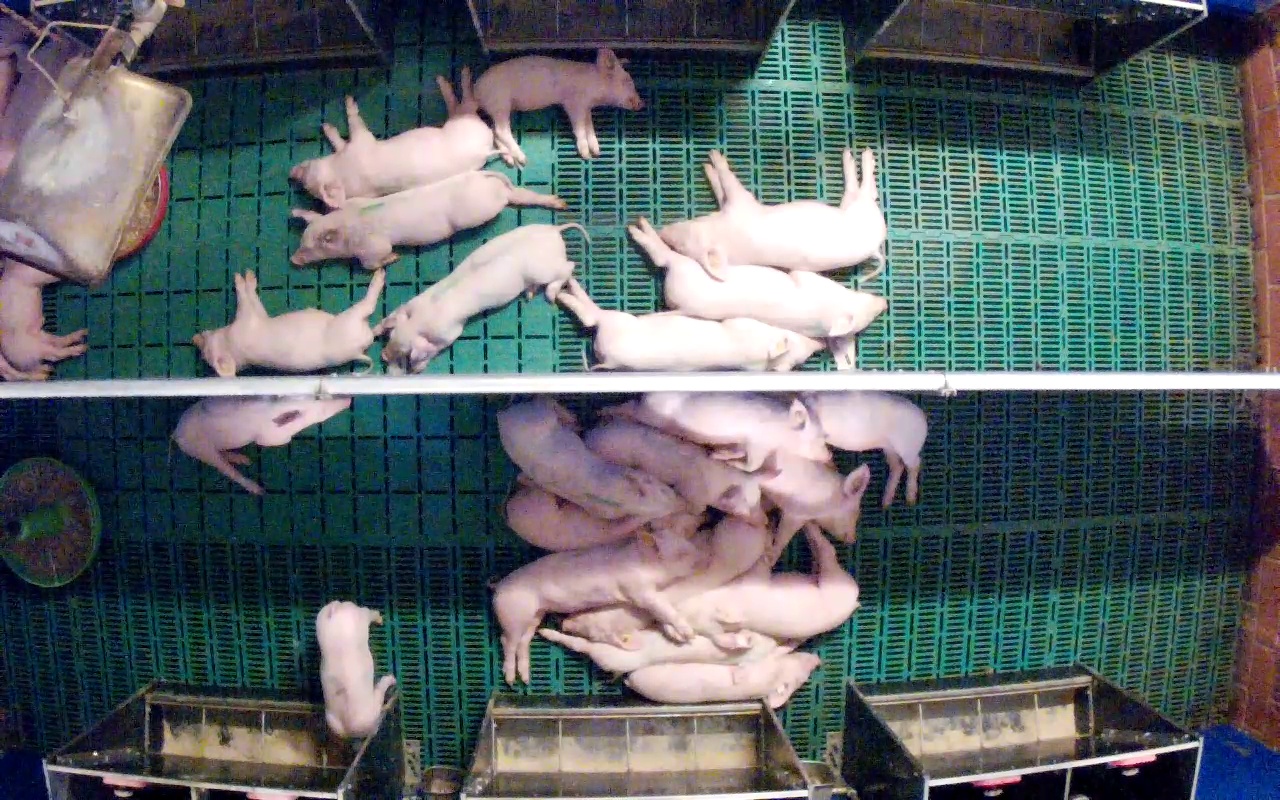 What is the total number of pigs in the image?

23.